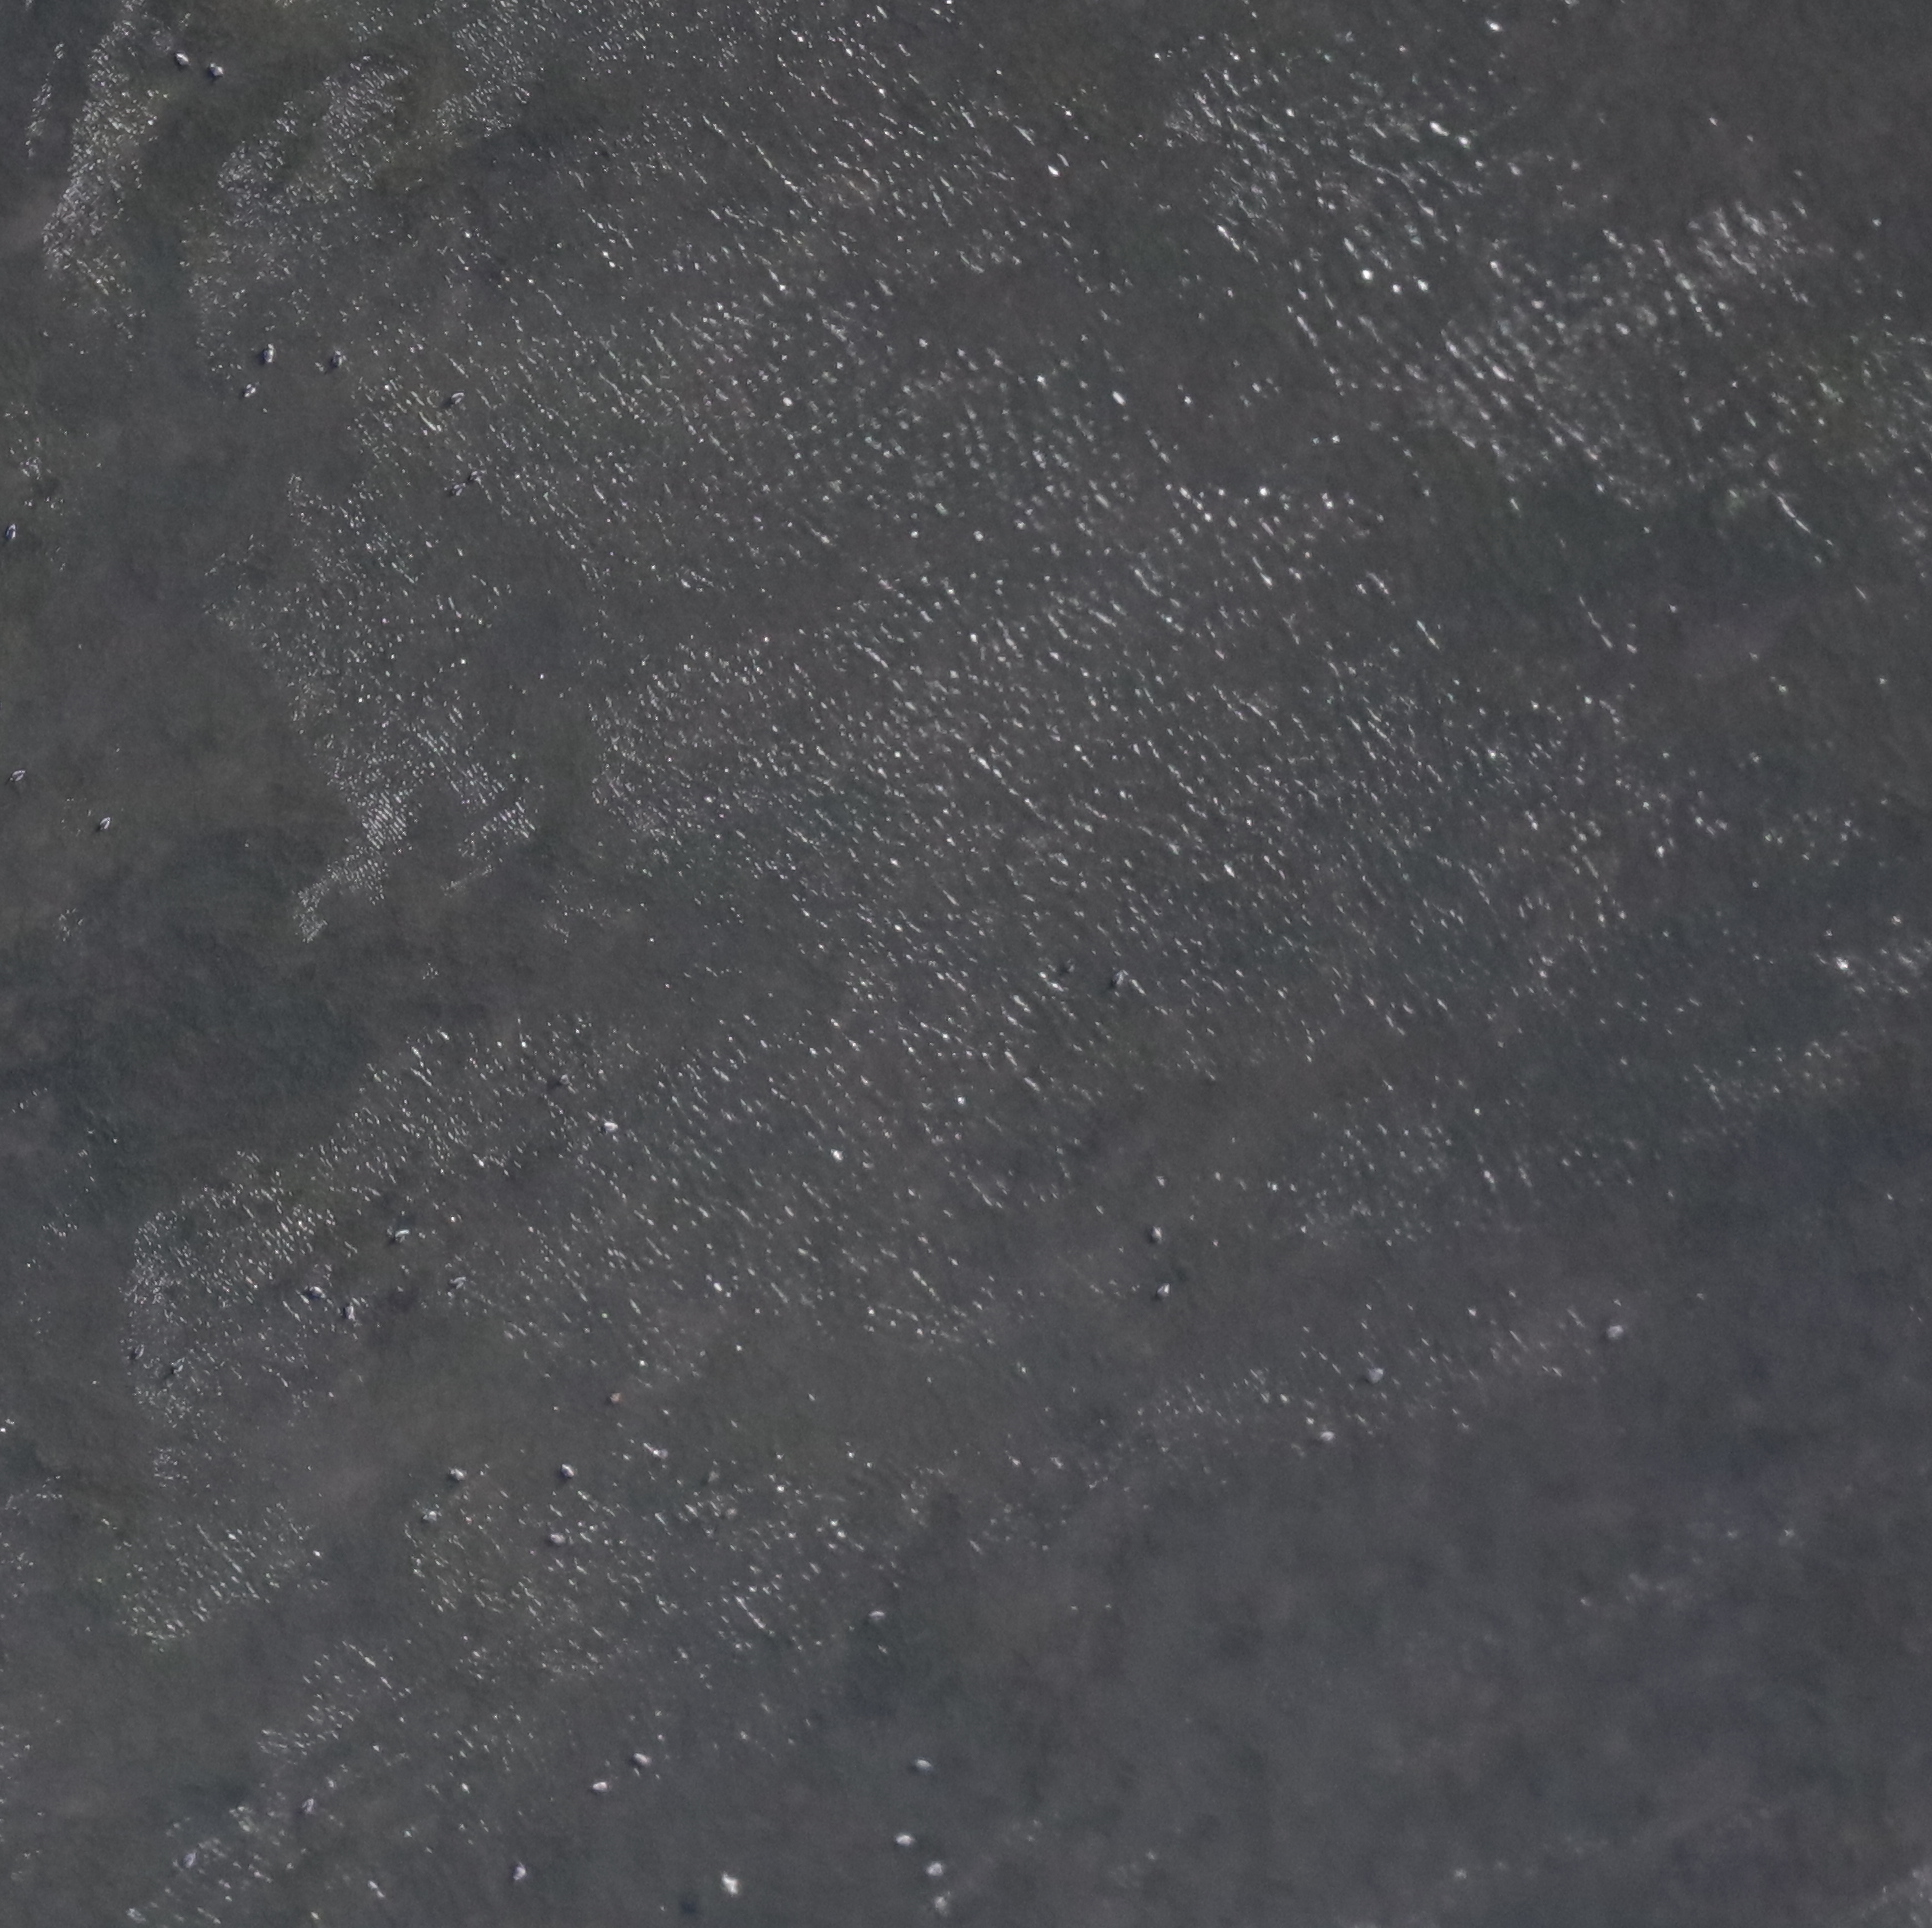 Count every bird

42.